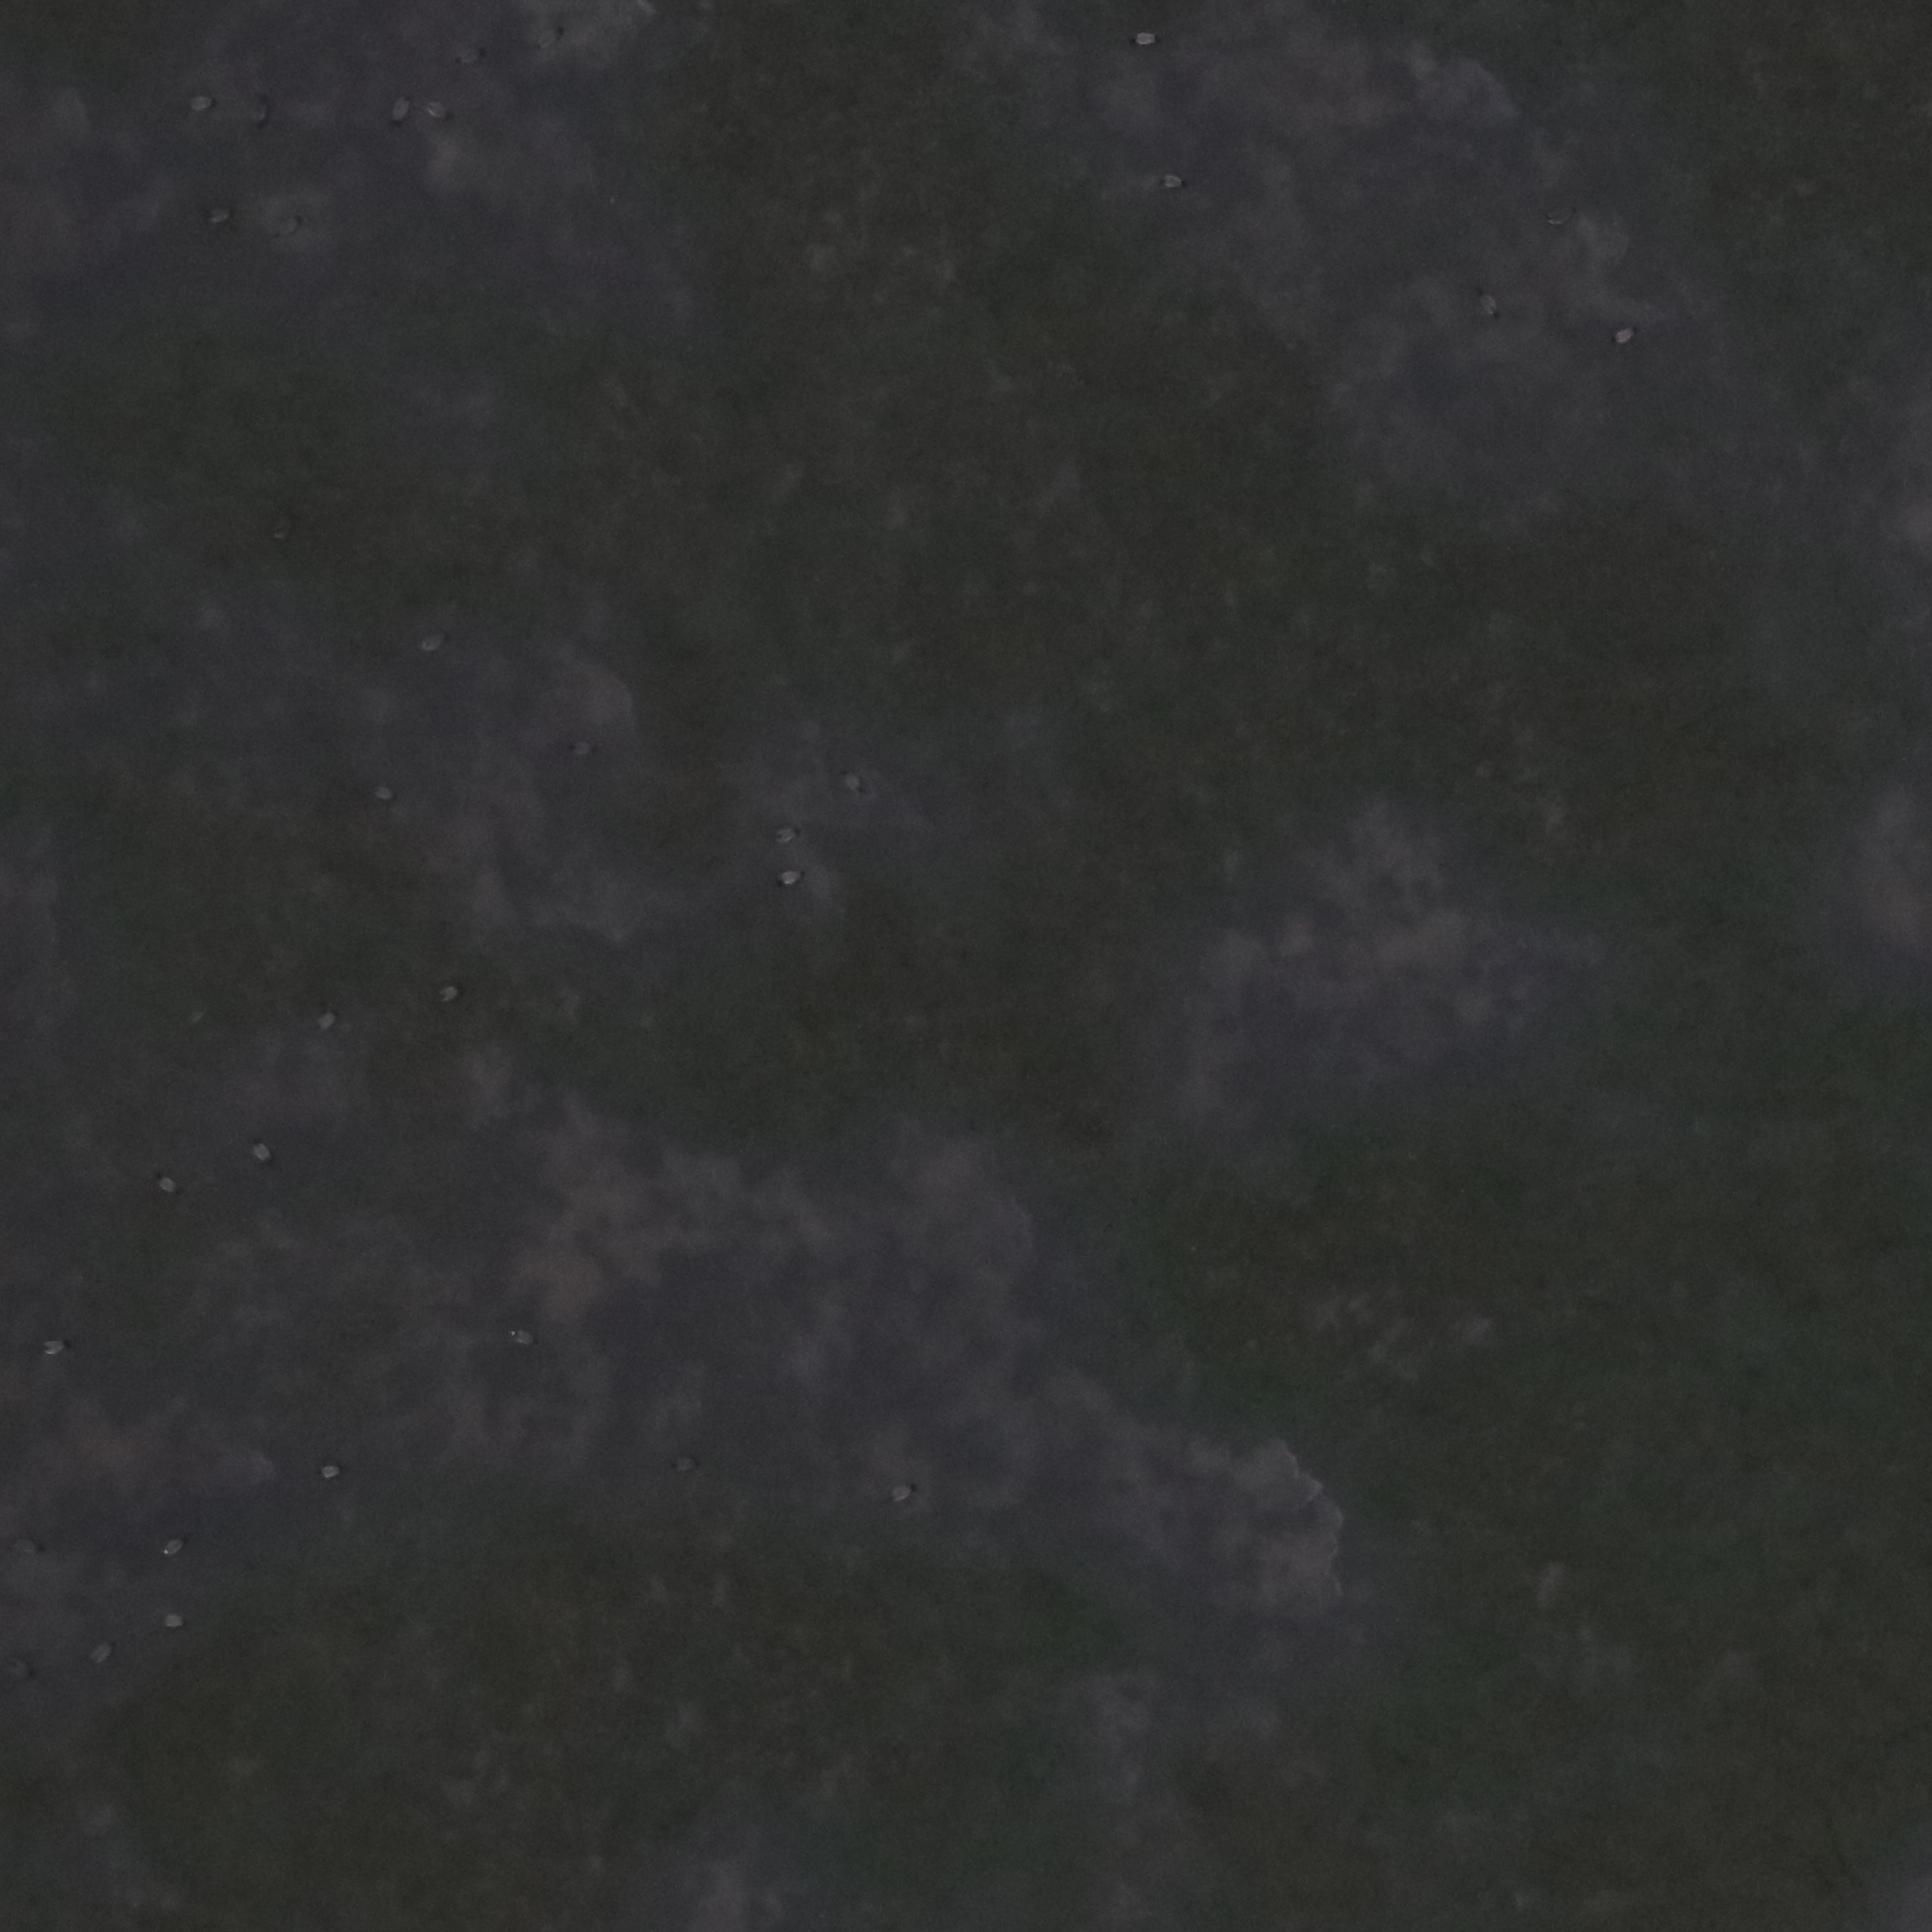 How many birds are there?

33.